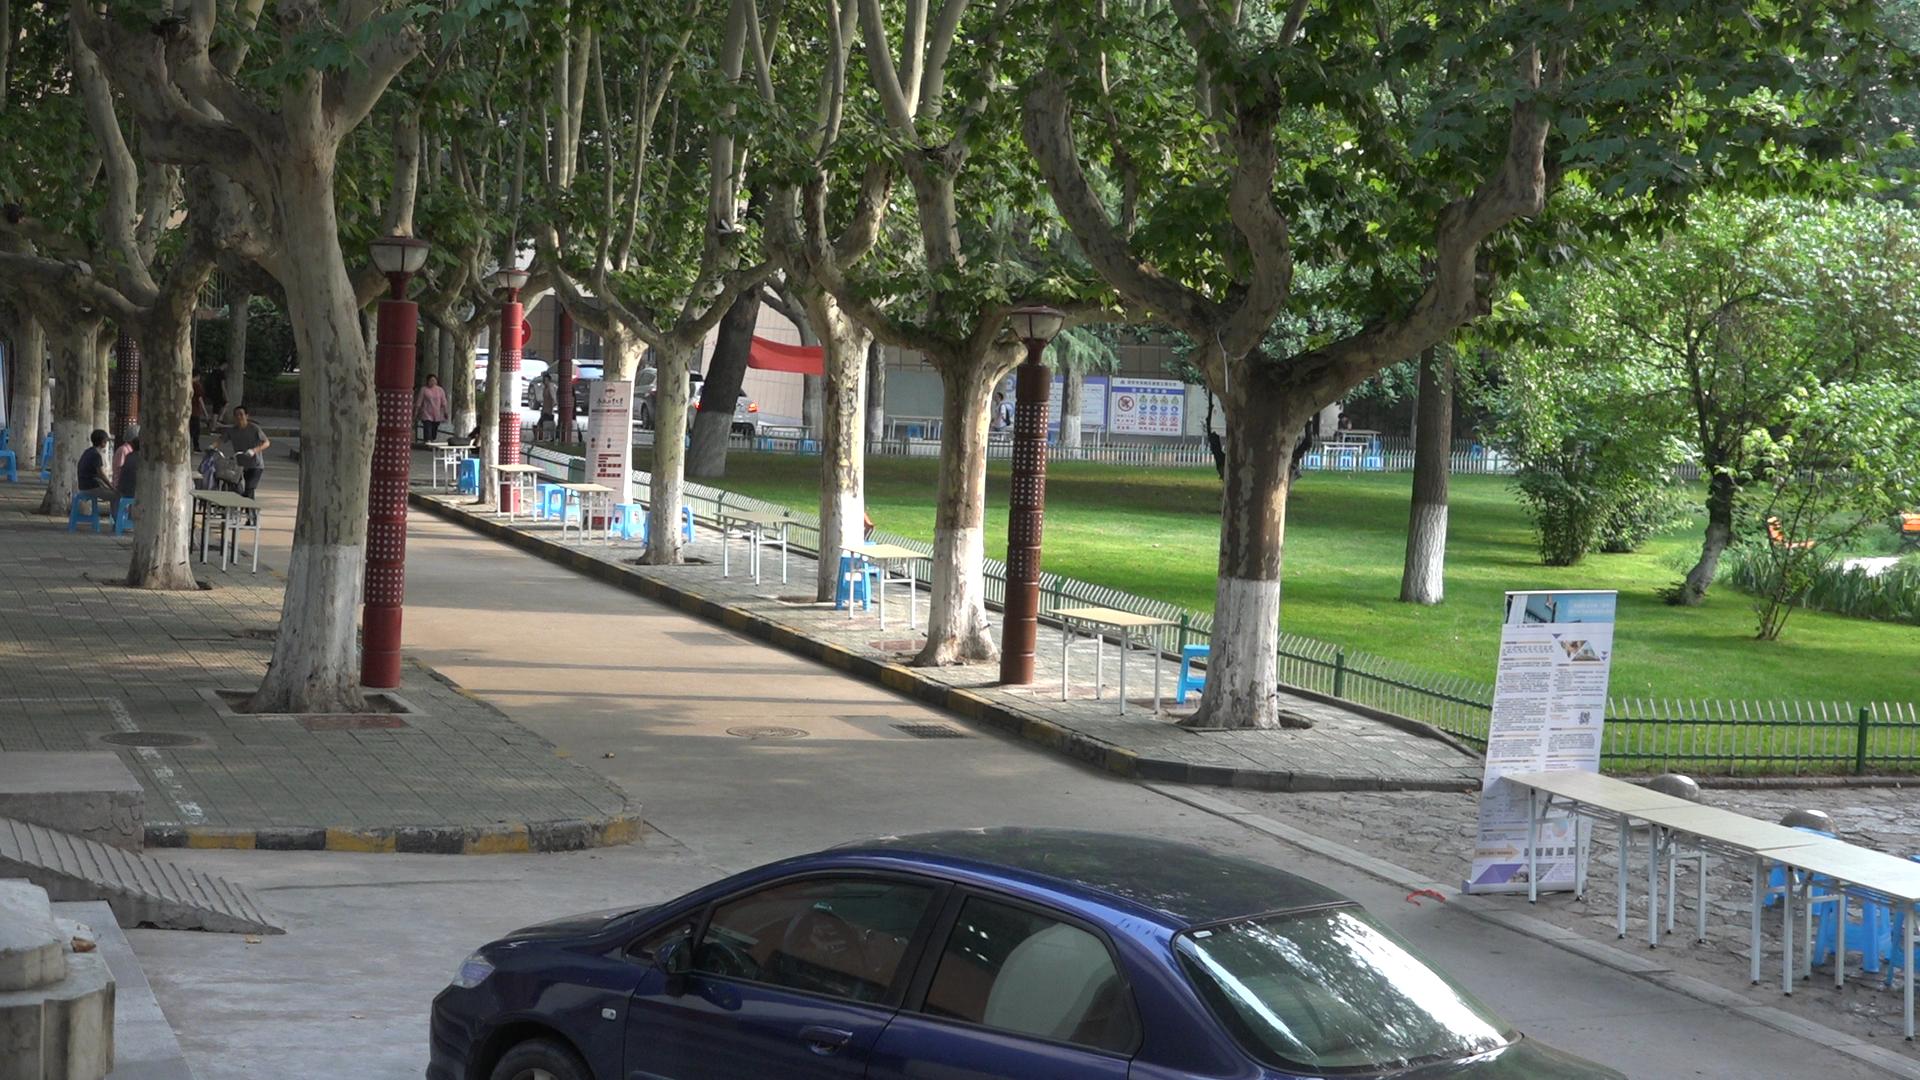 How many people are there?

9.